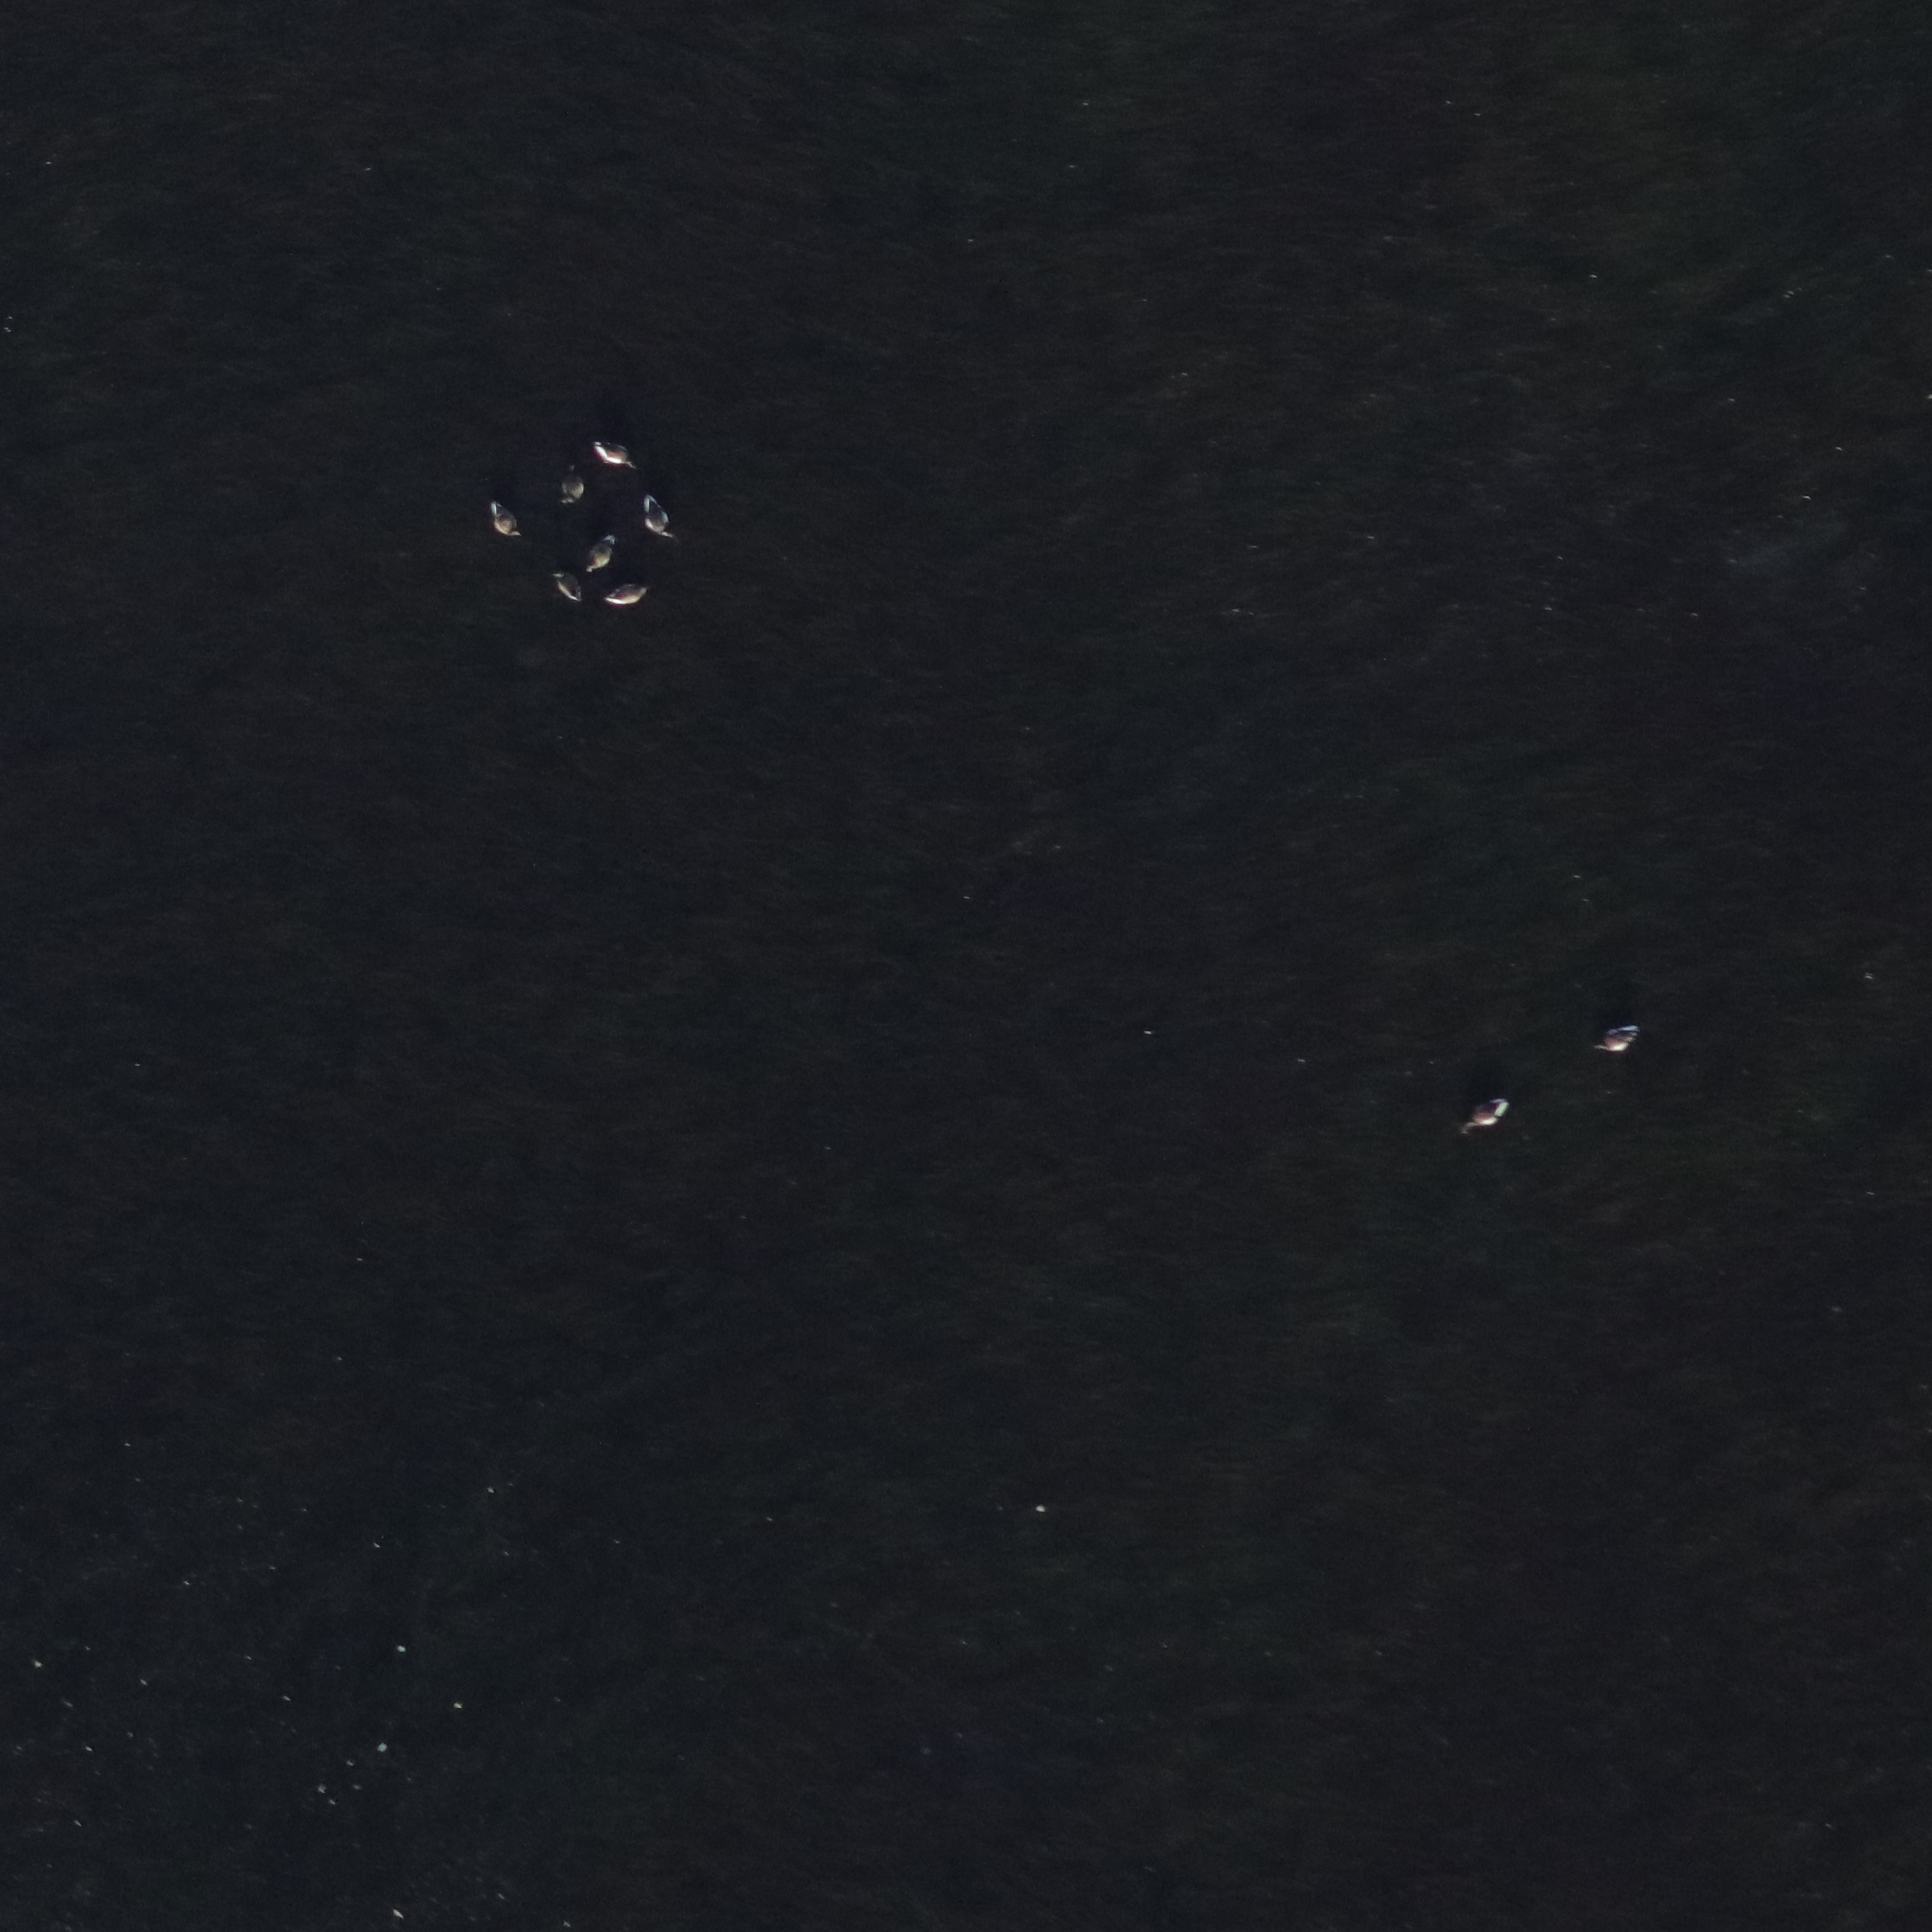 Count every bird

9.